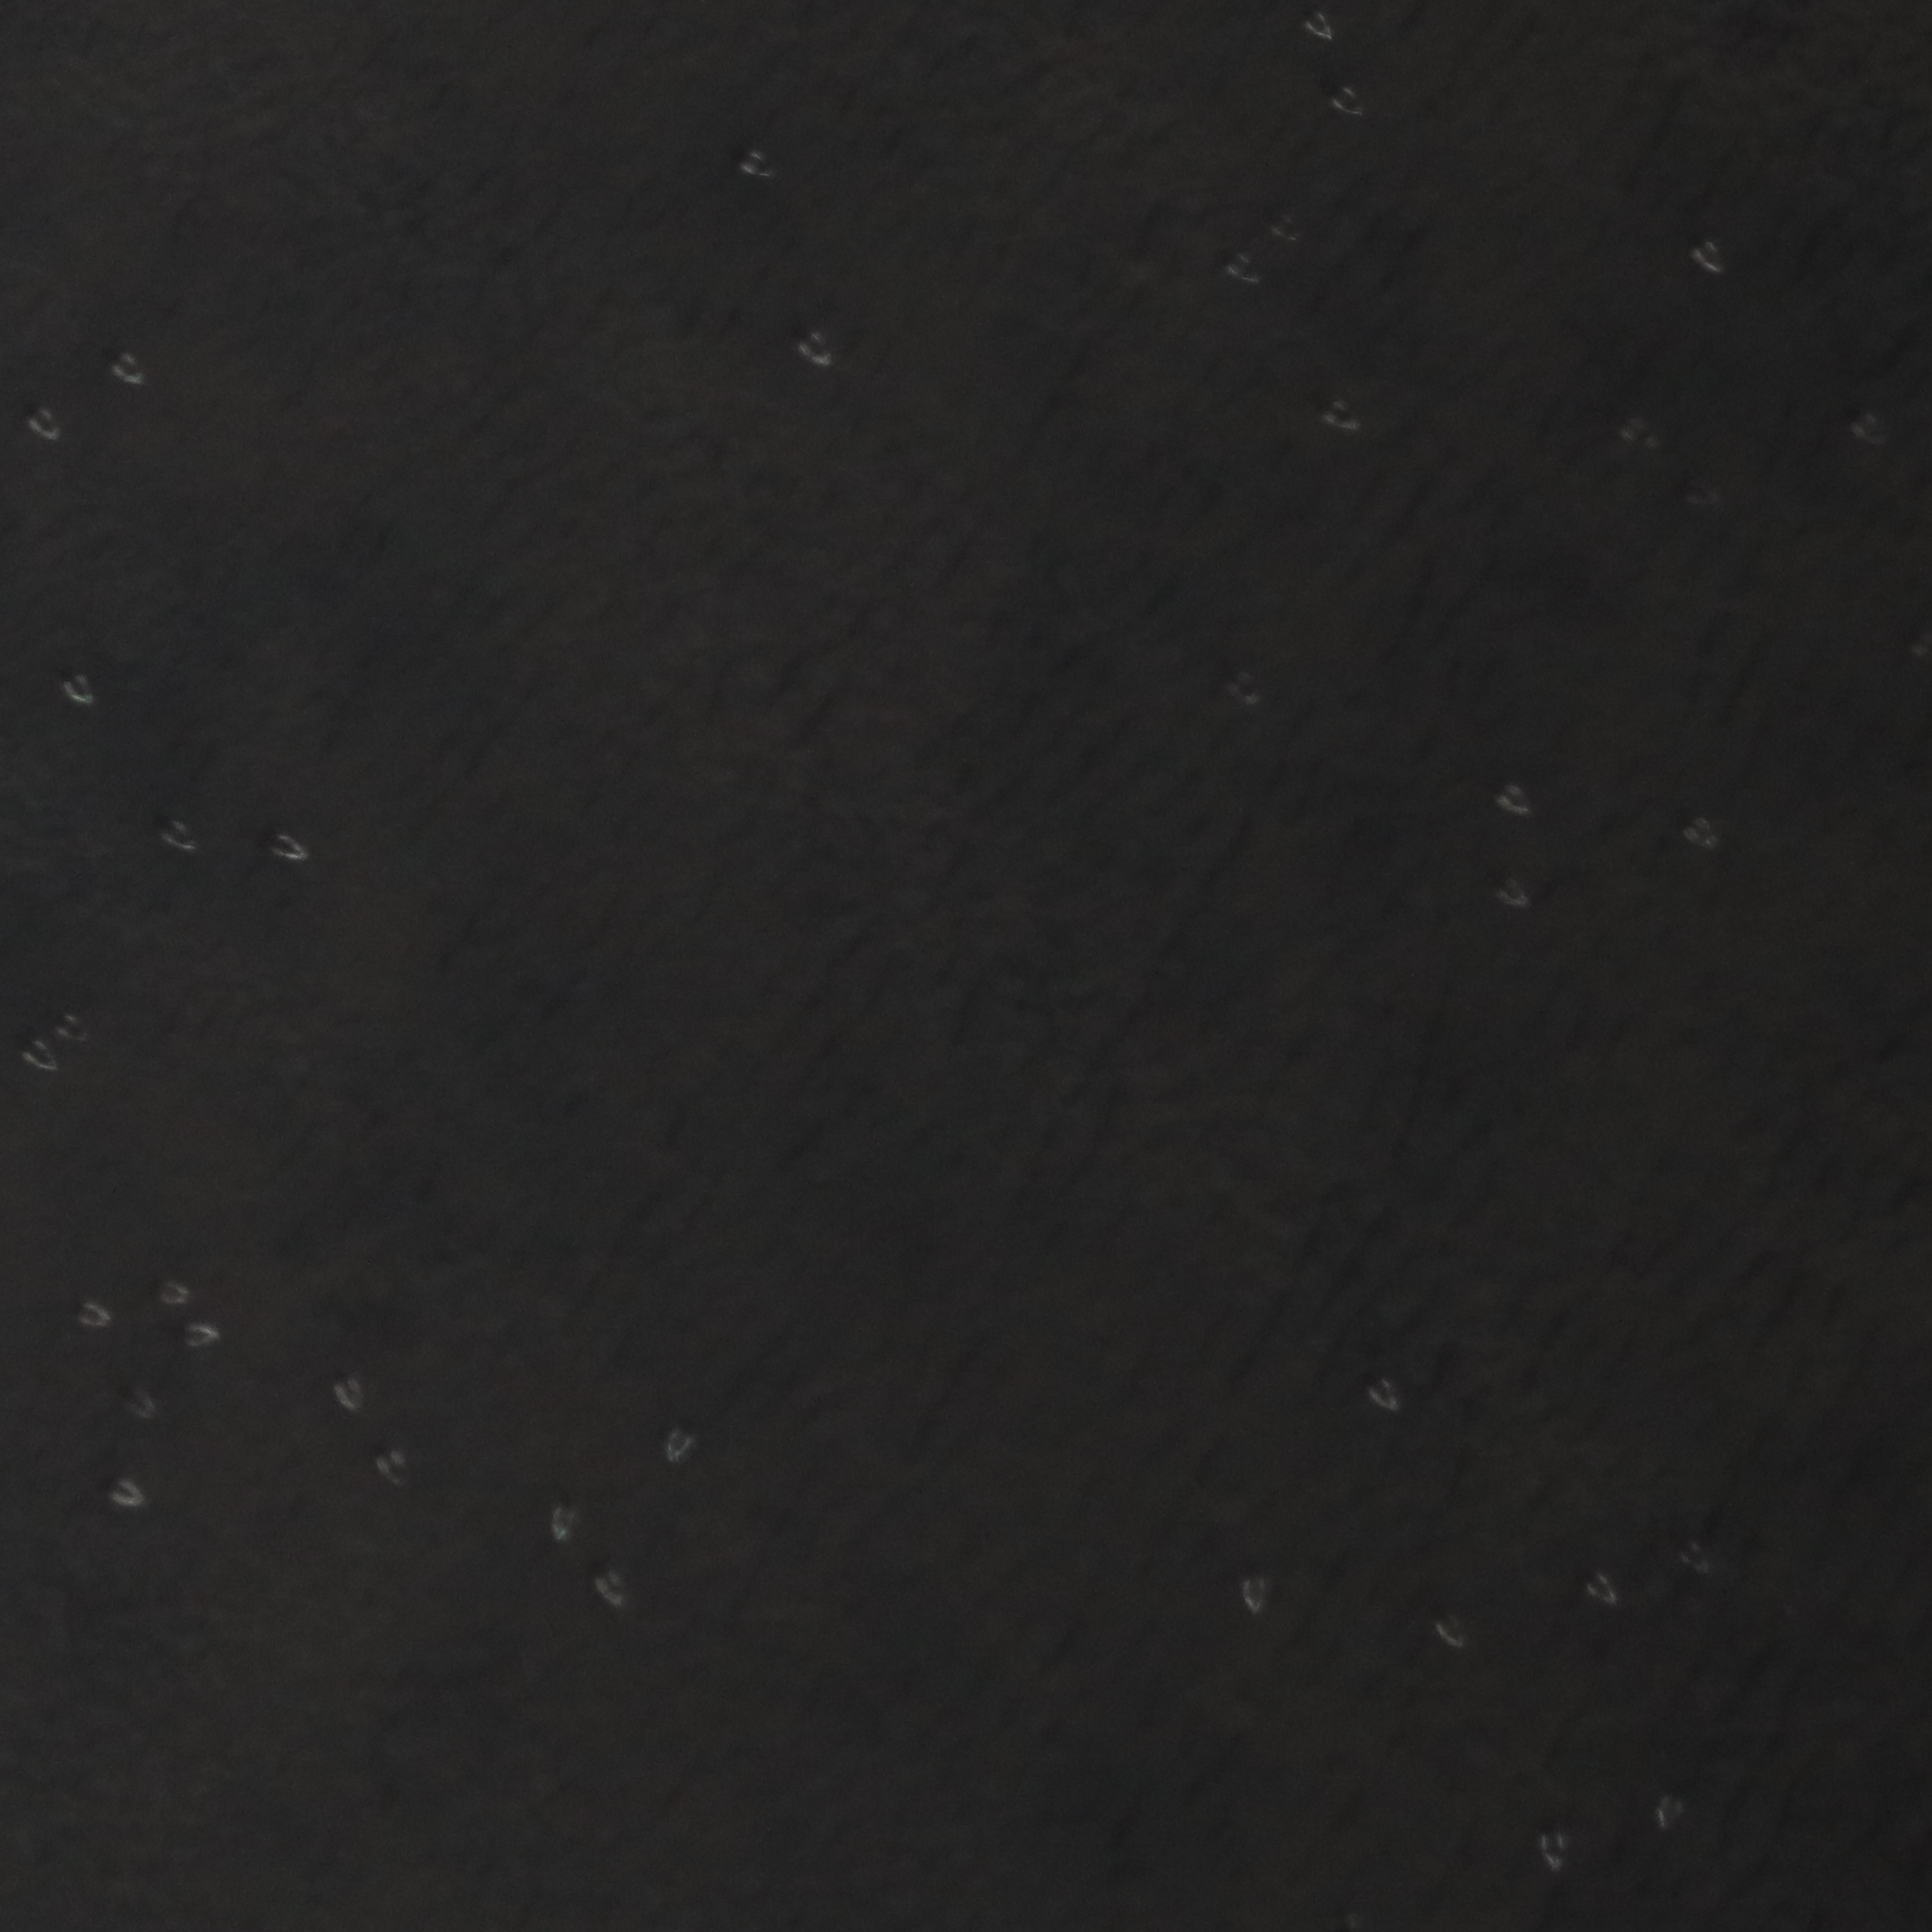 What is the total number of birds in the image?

40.